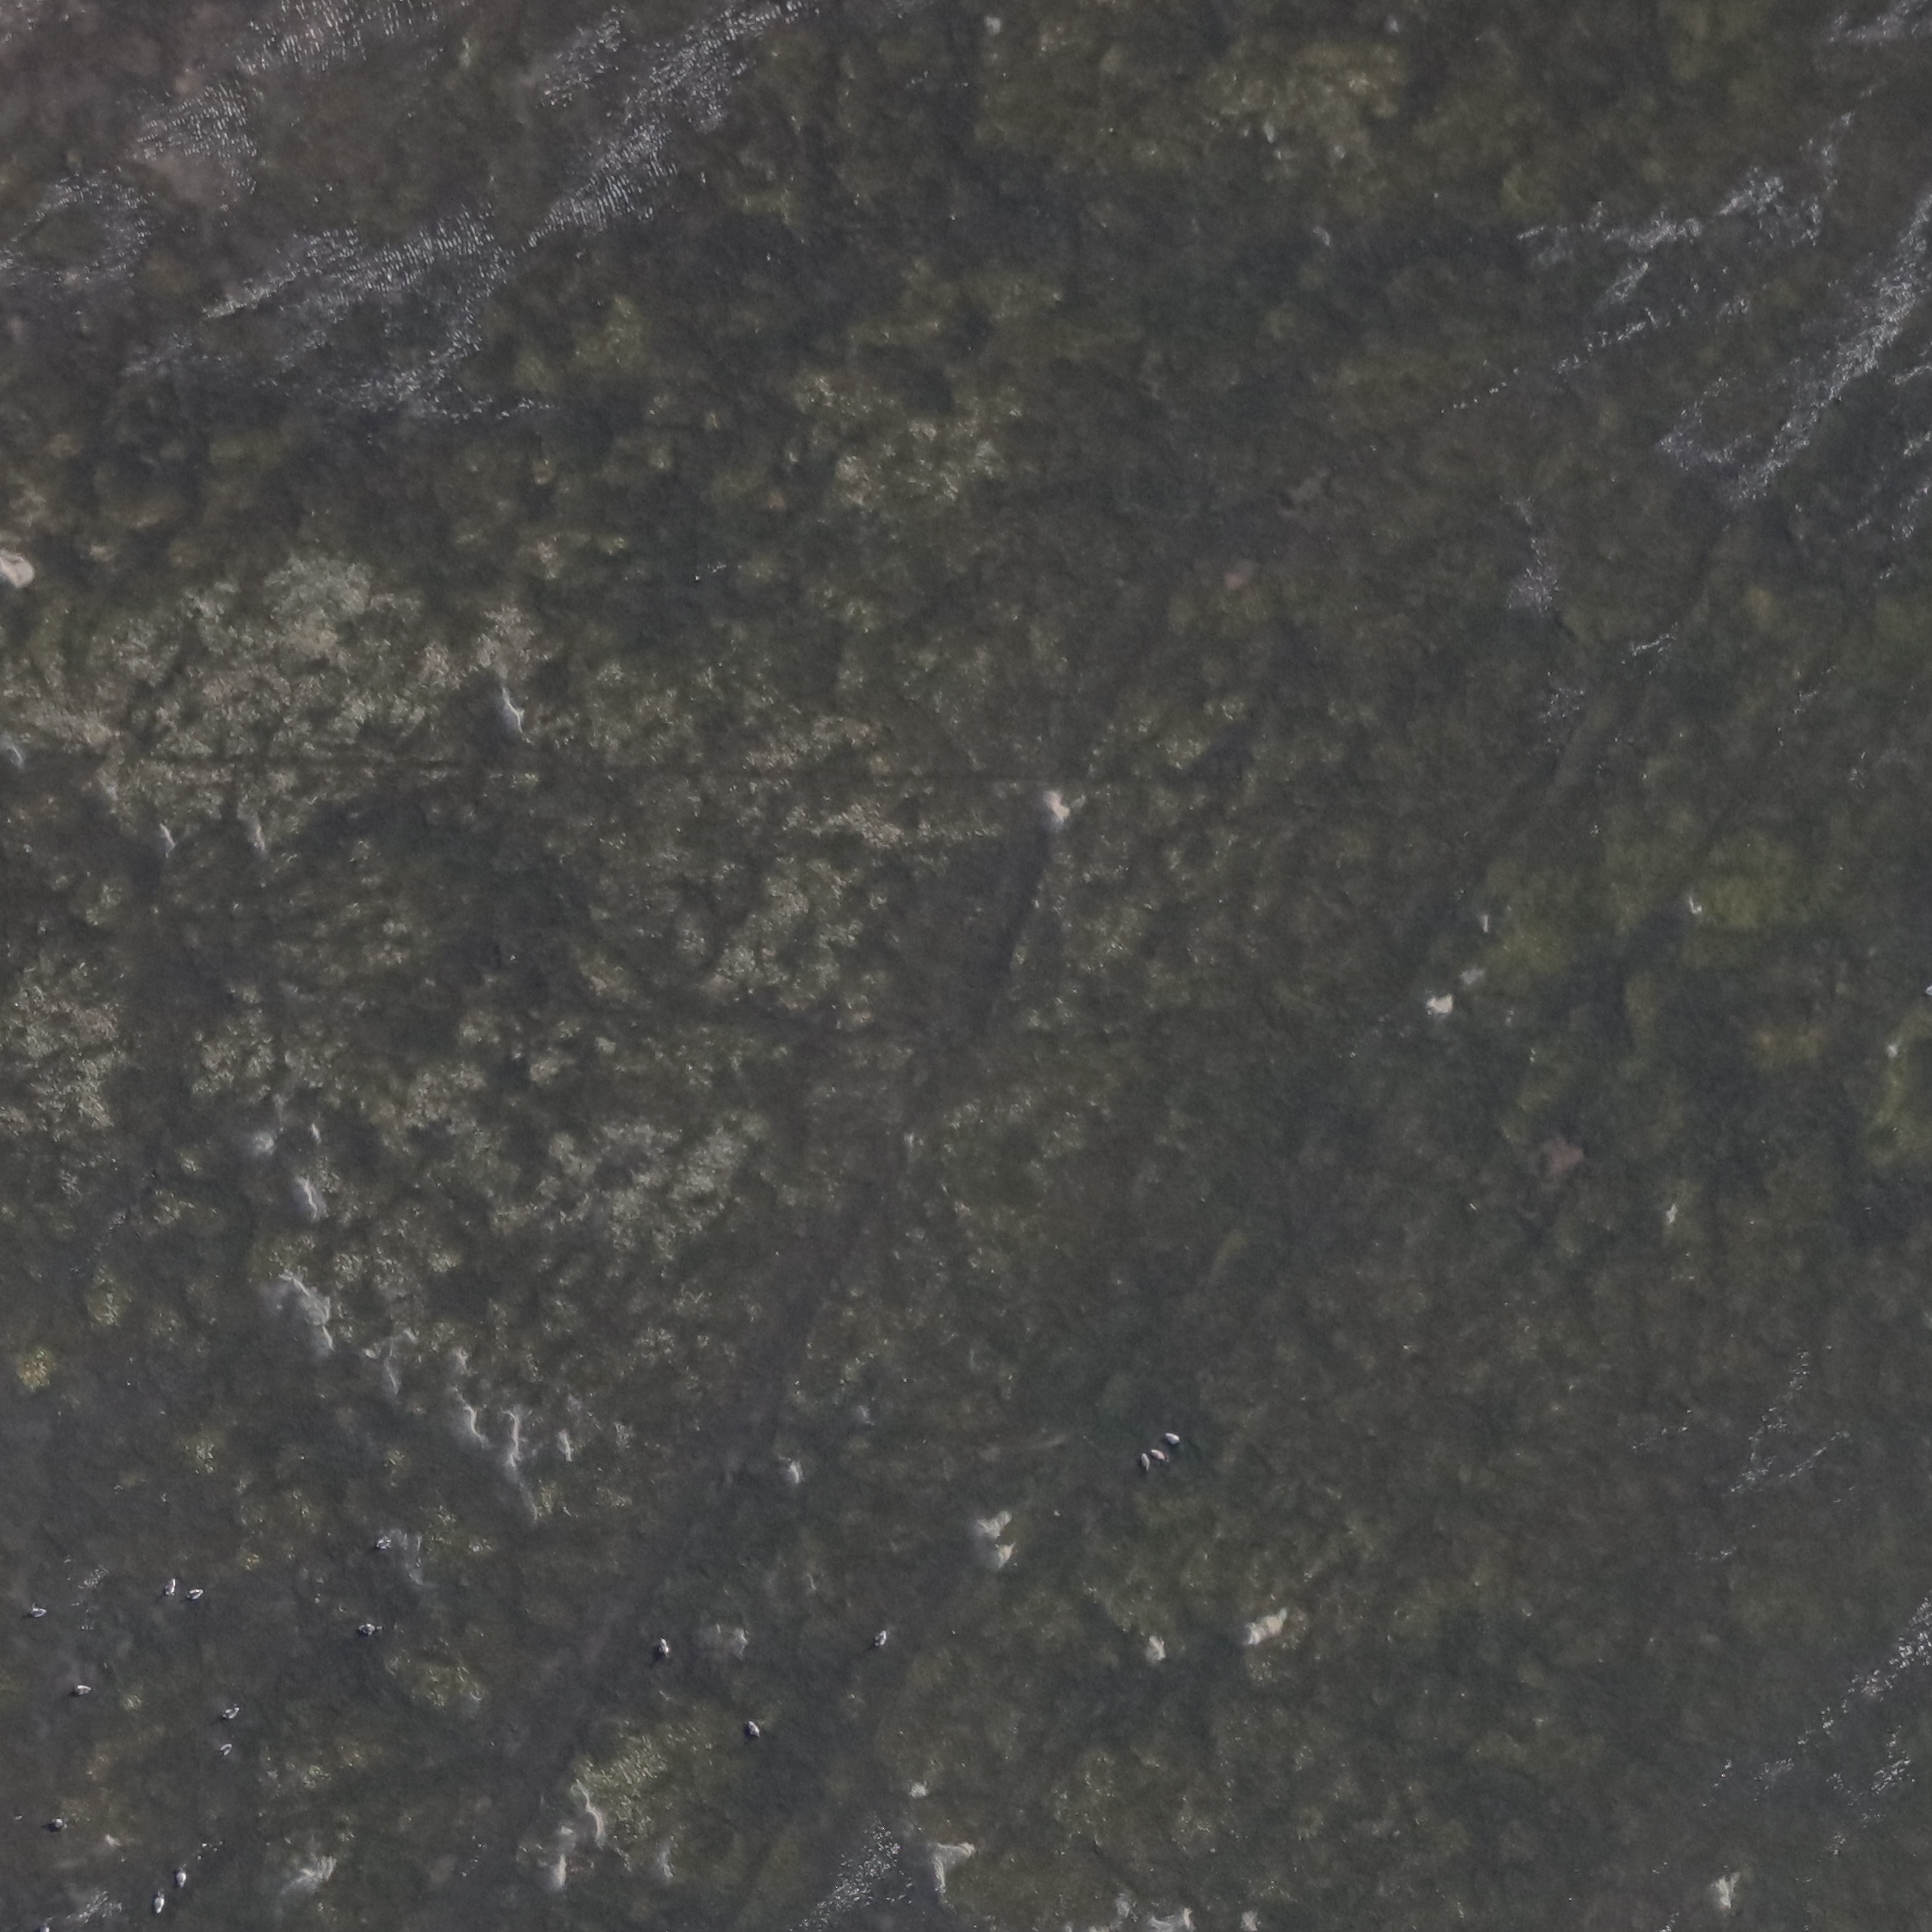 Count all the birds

18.